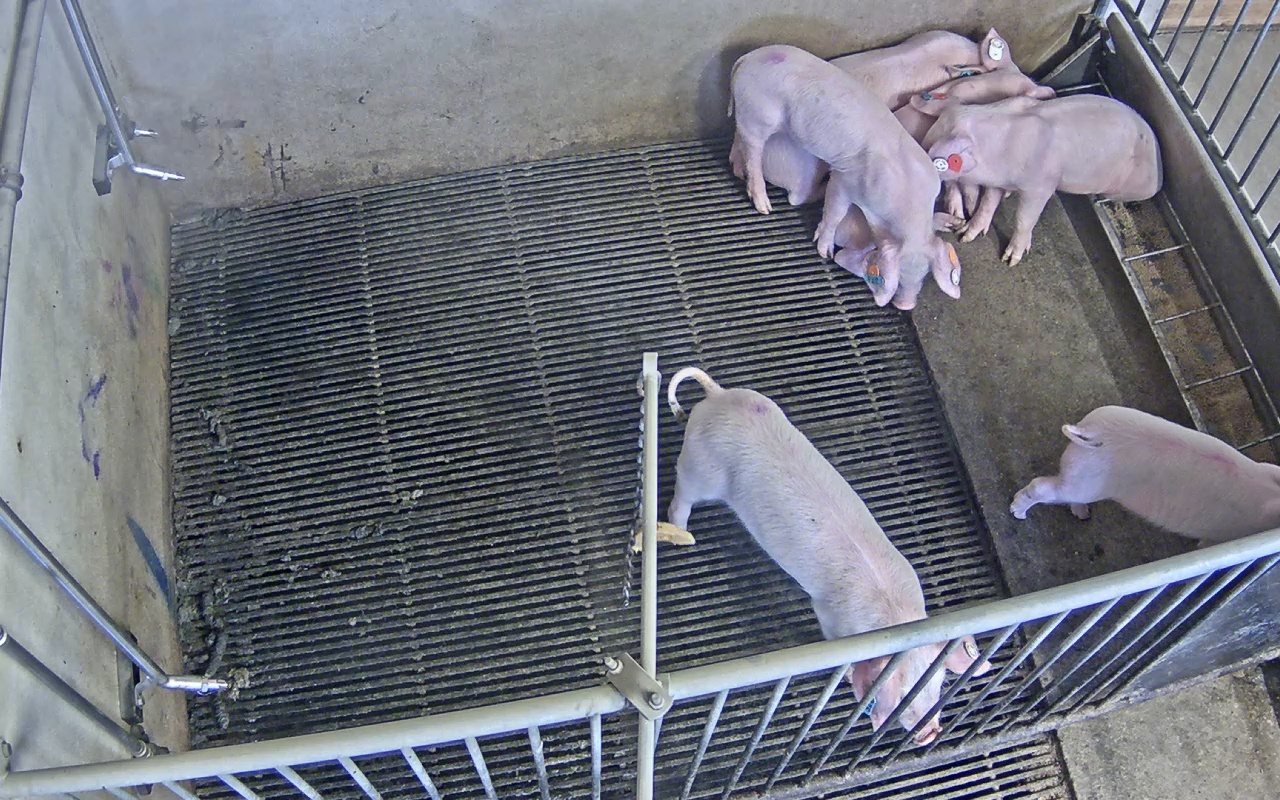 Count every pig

6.